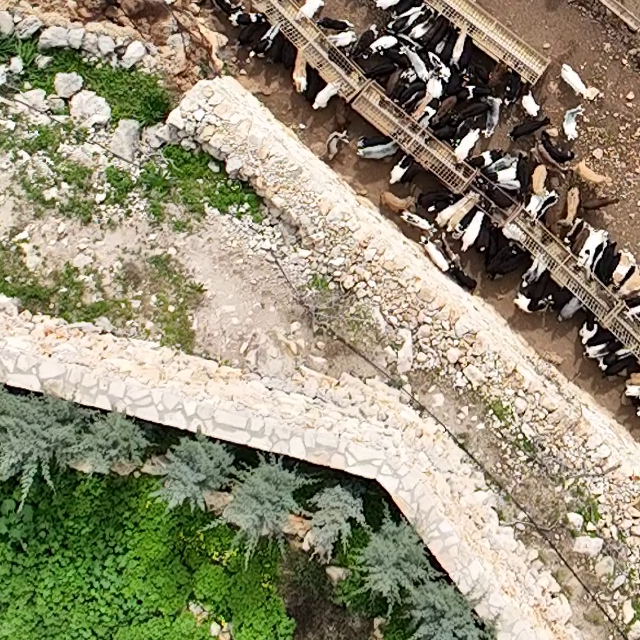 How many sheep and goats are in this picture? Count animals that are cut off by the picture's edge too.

121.